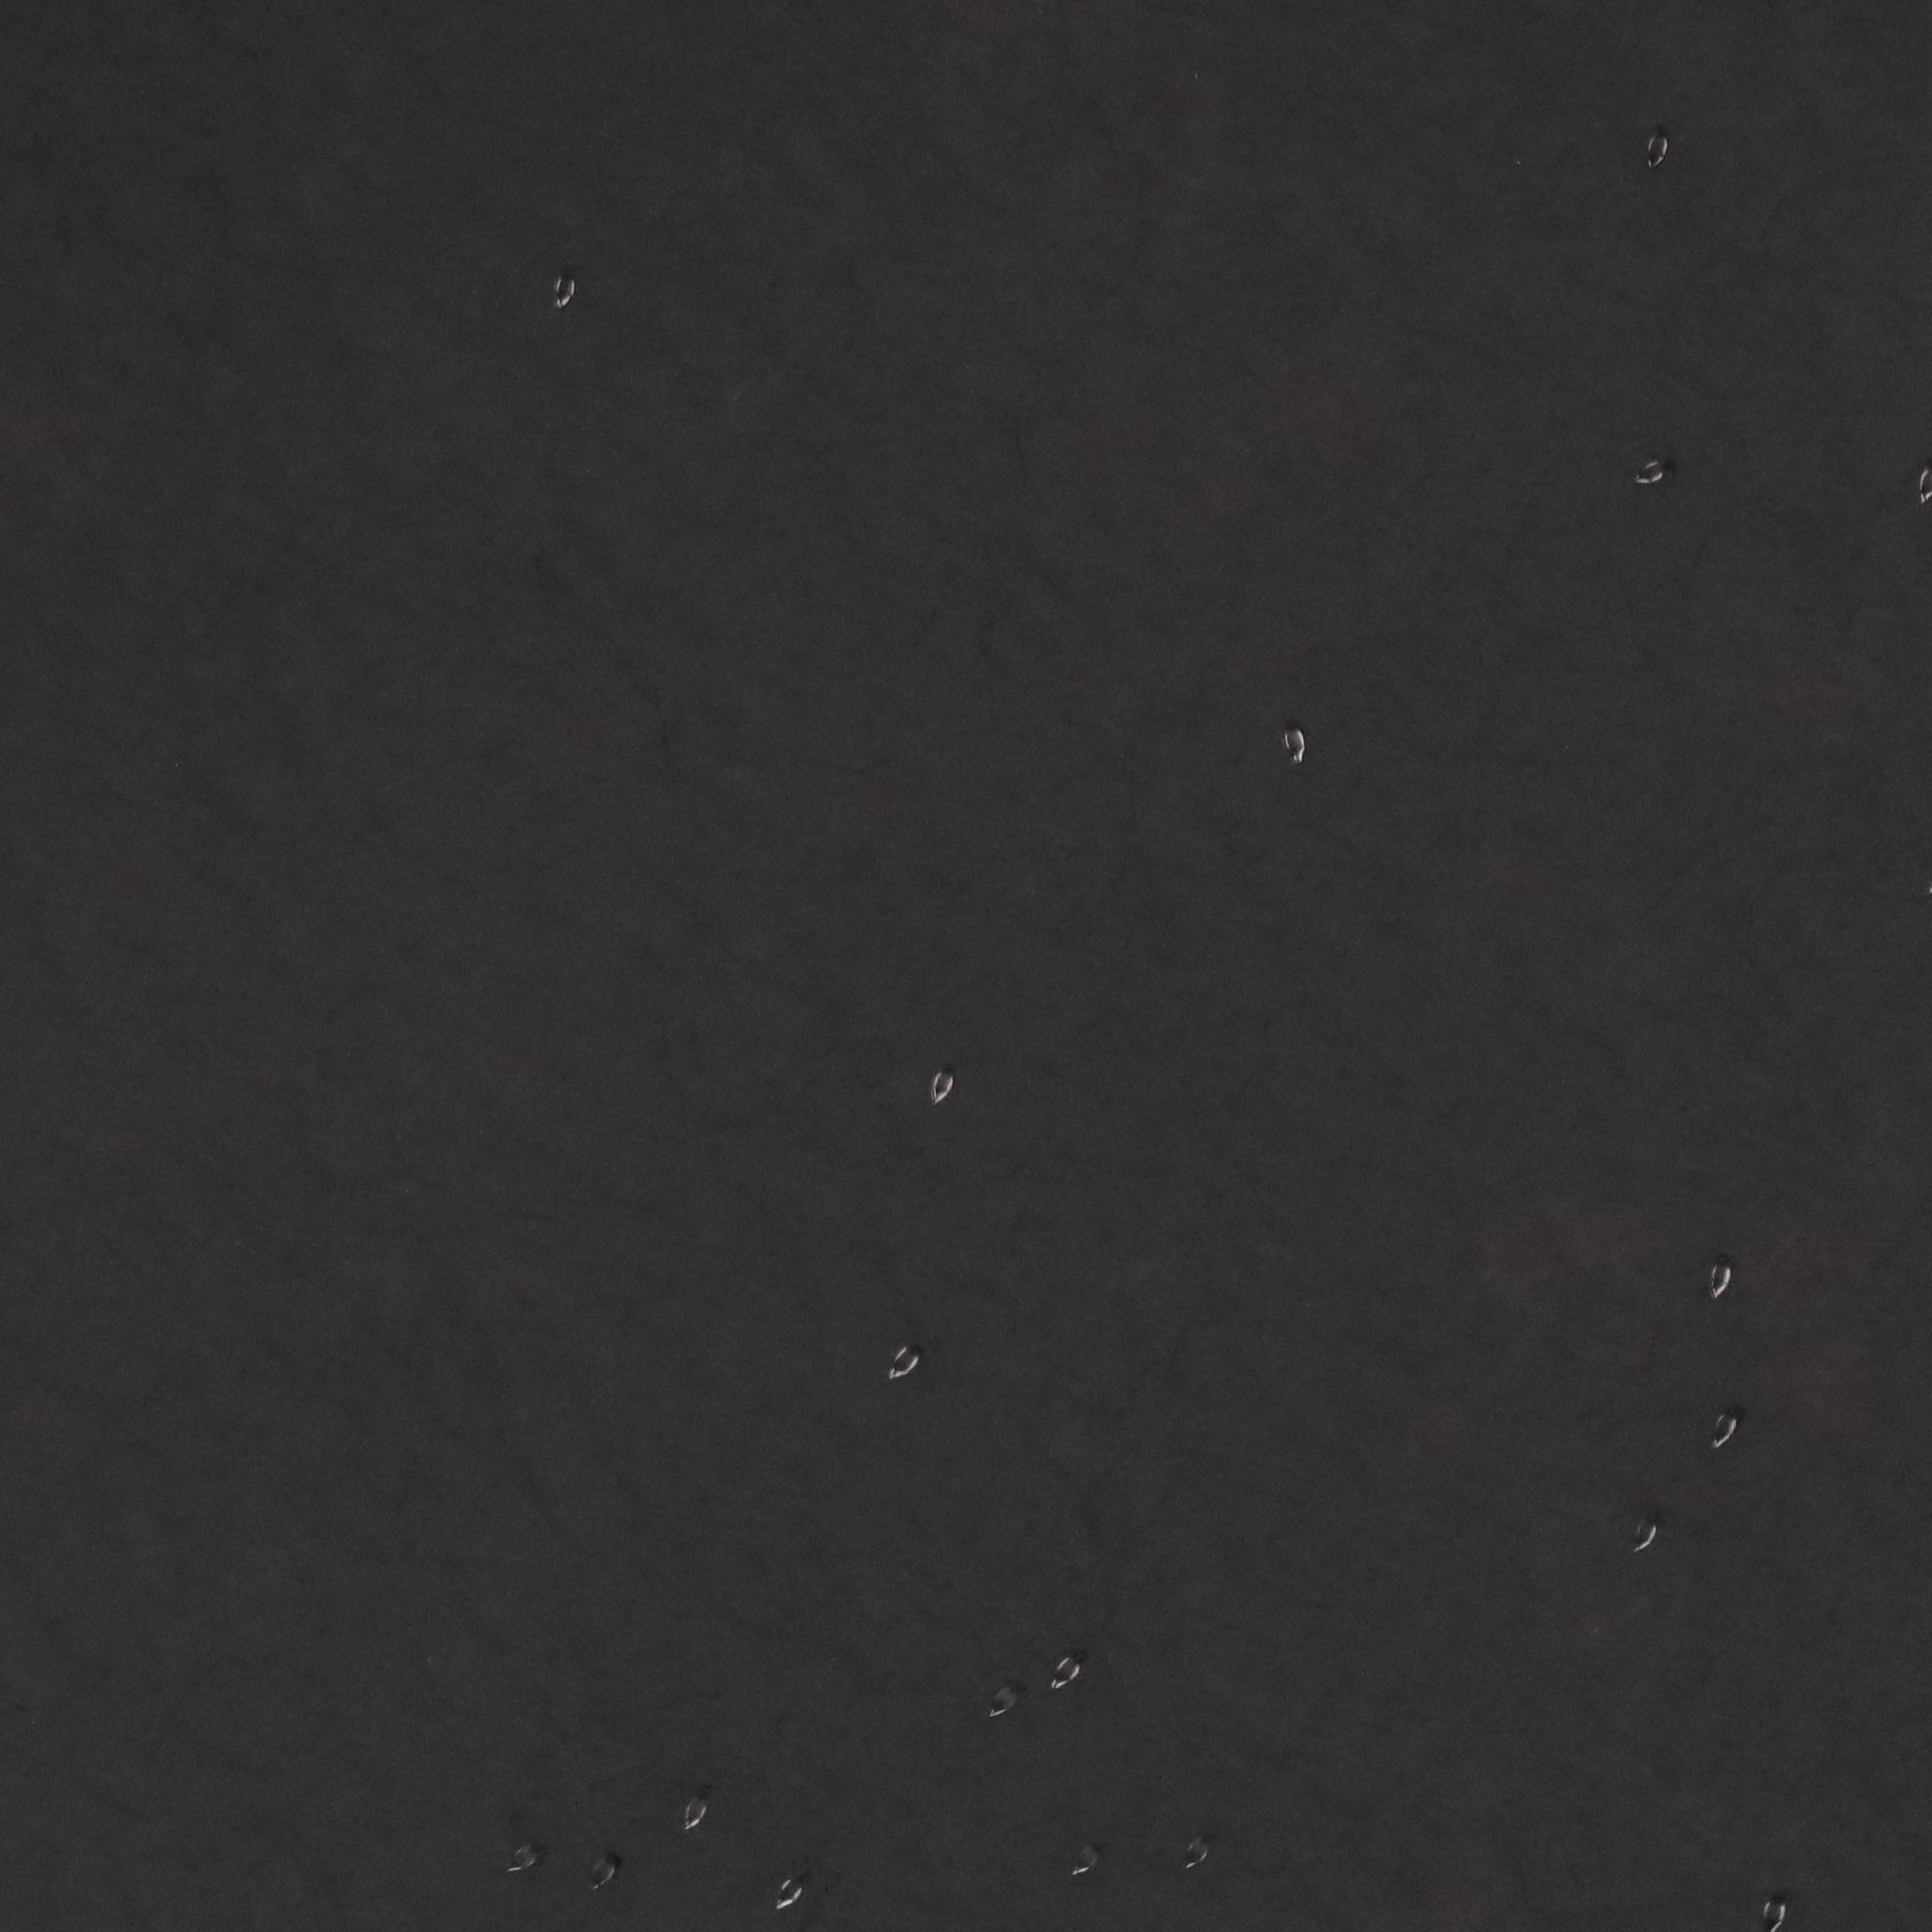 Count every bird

19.